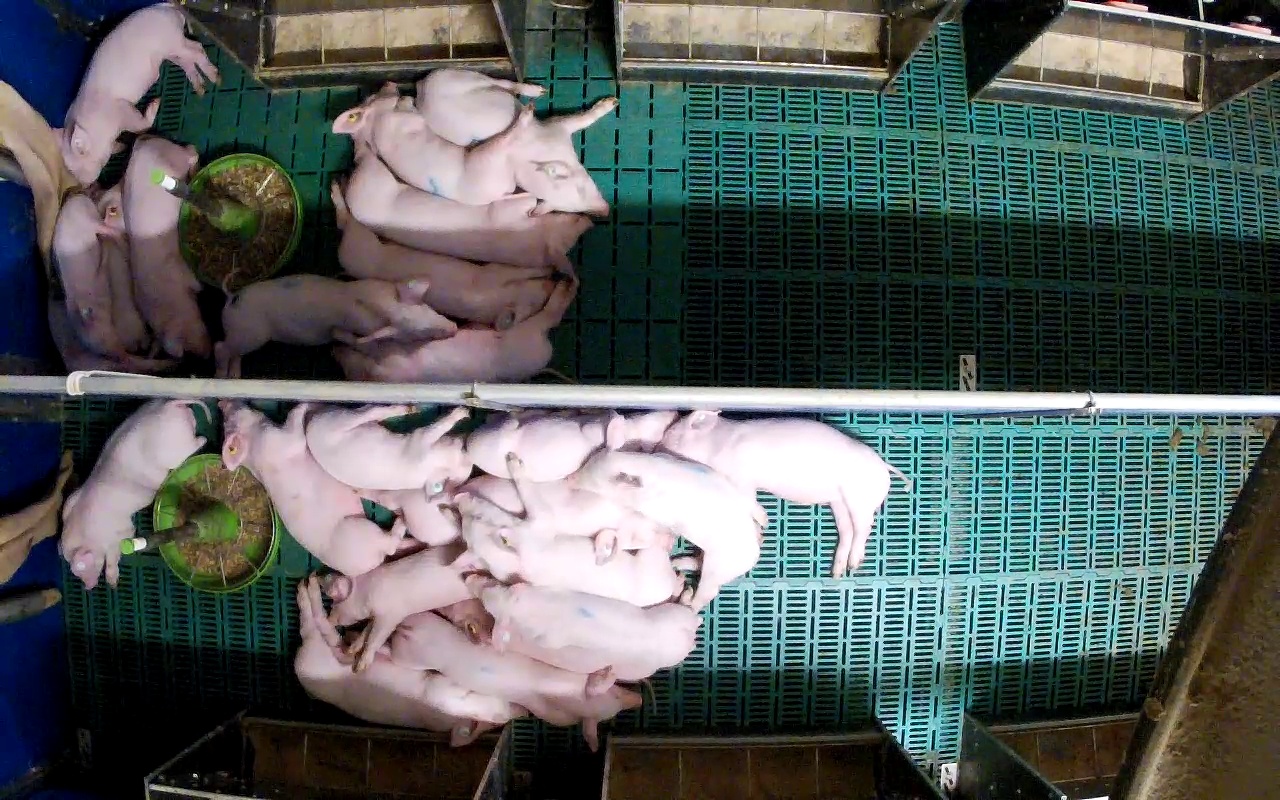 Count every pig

24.